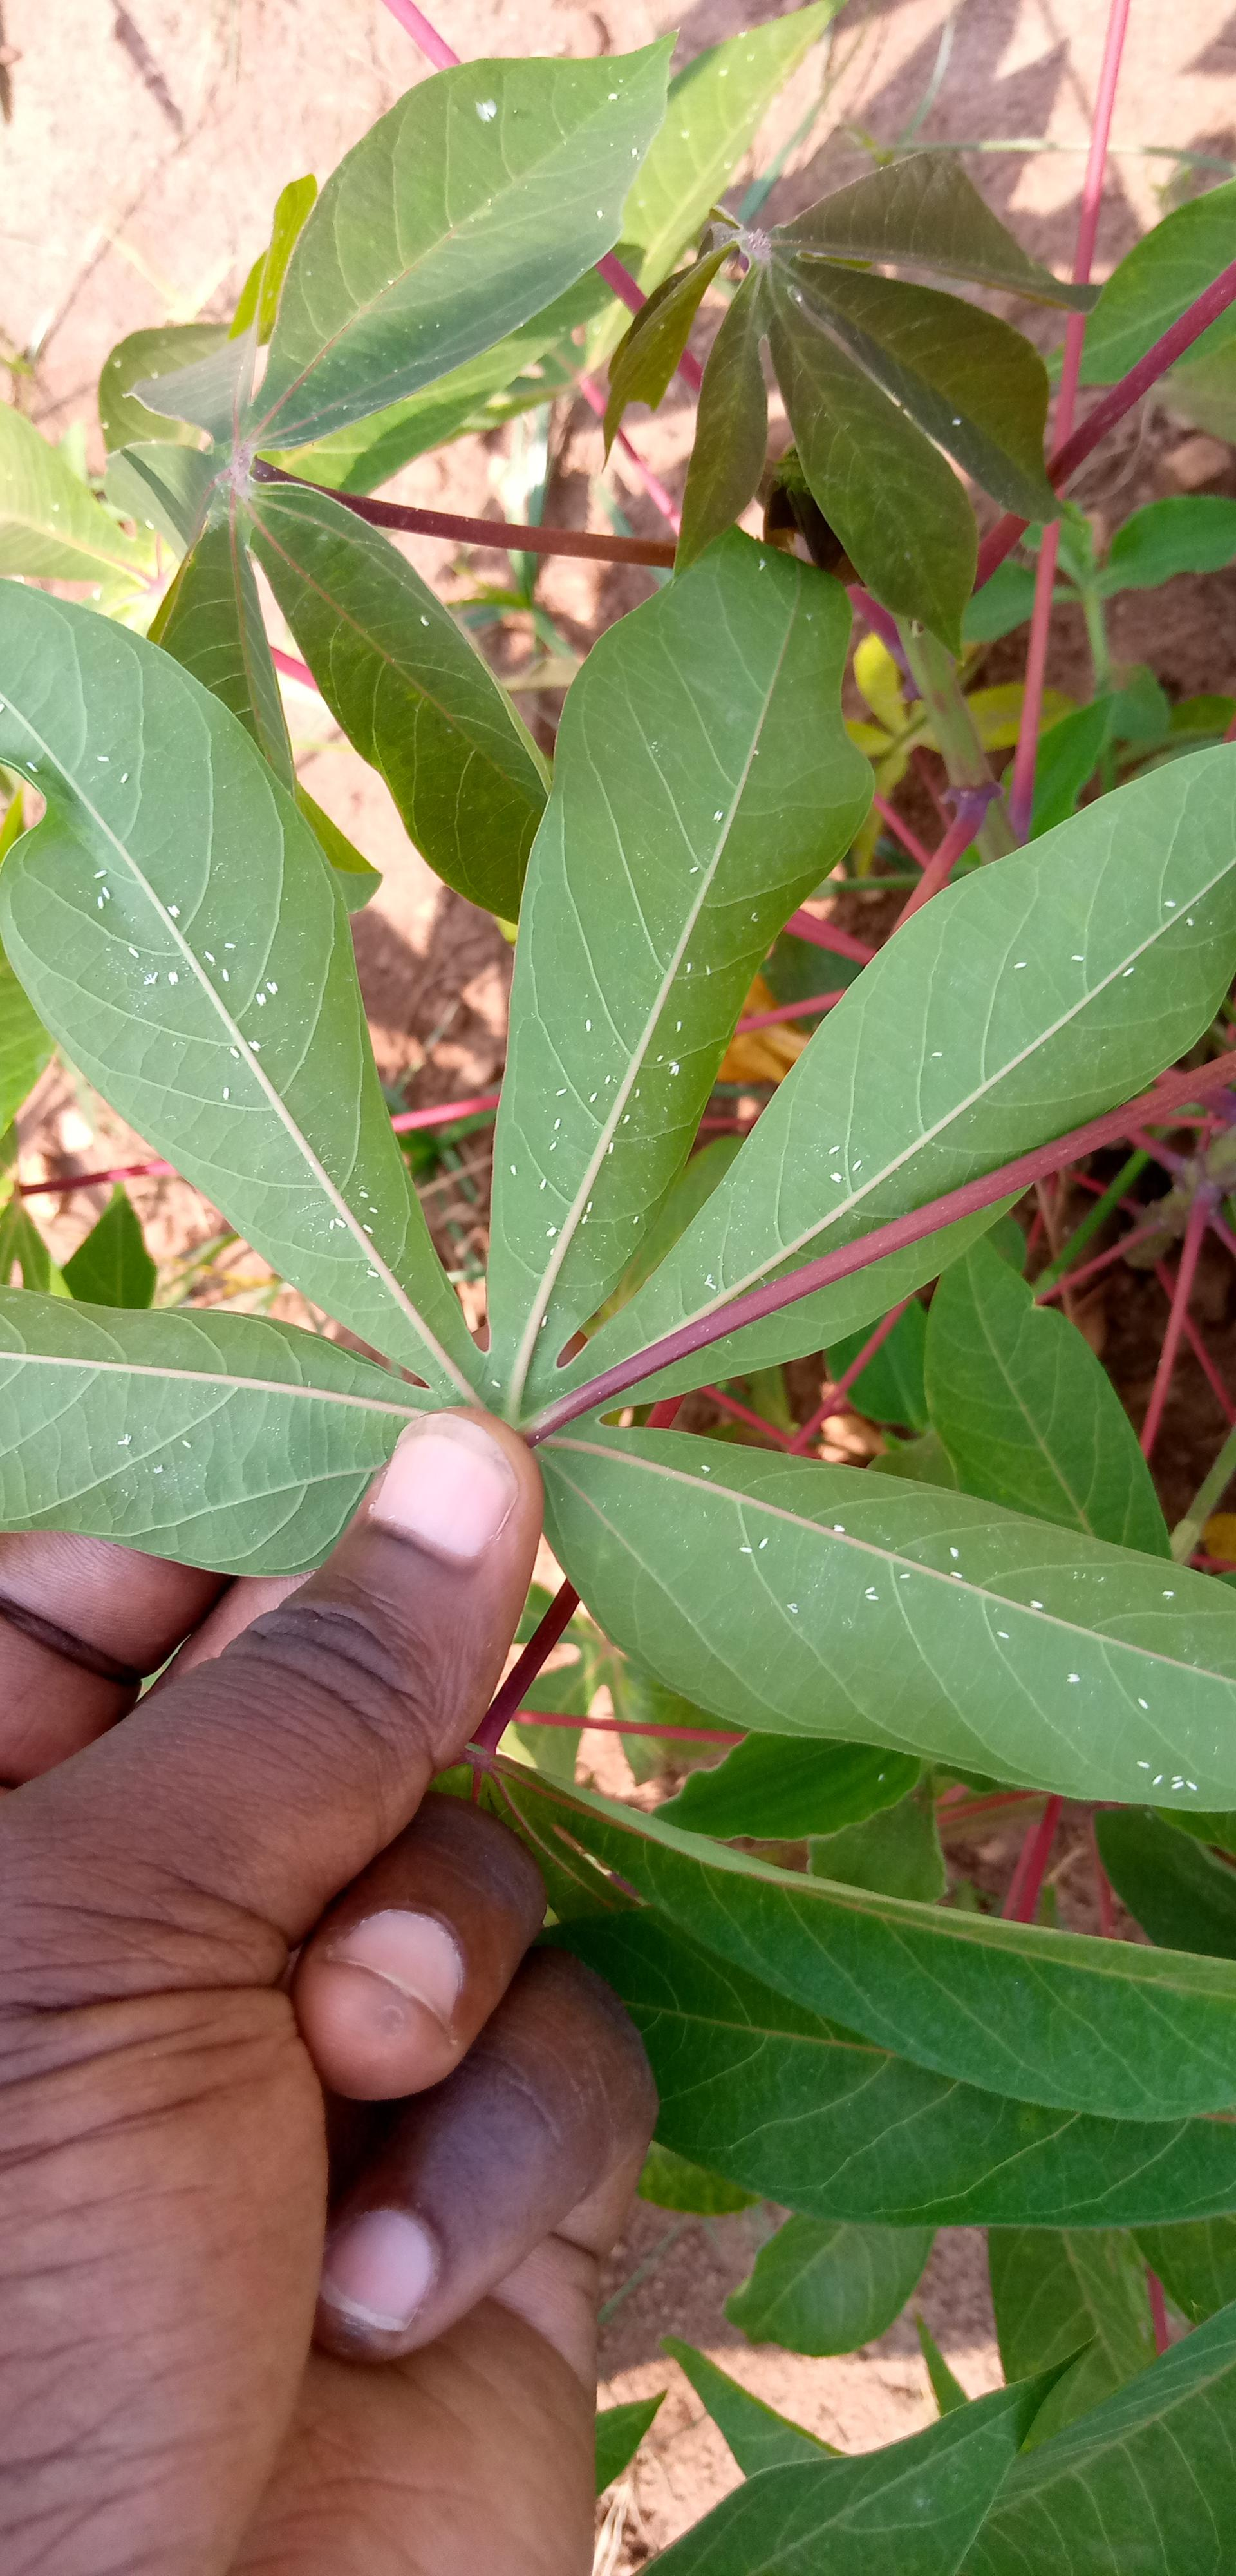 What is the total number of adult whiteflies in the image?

100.